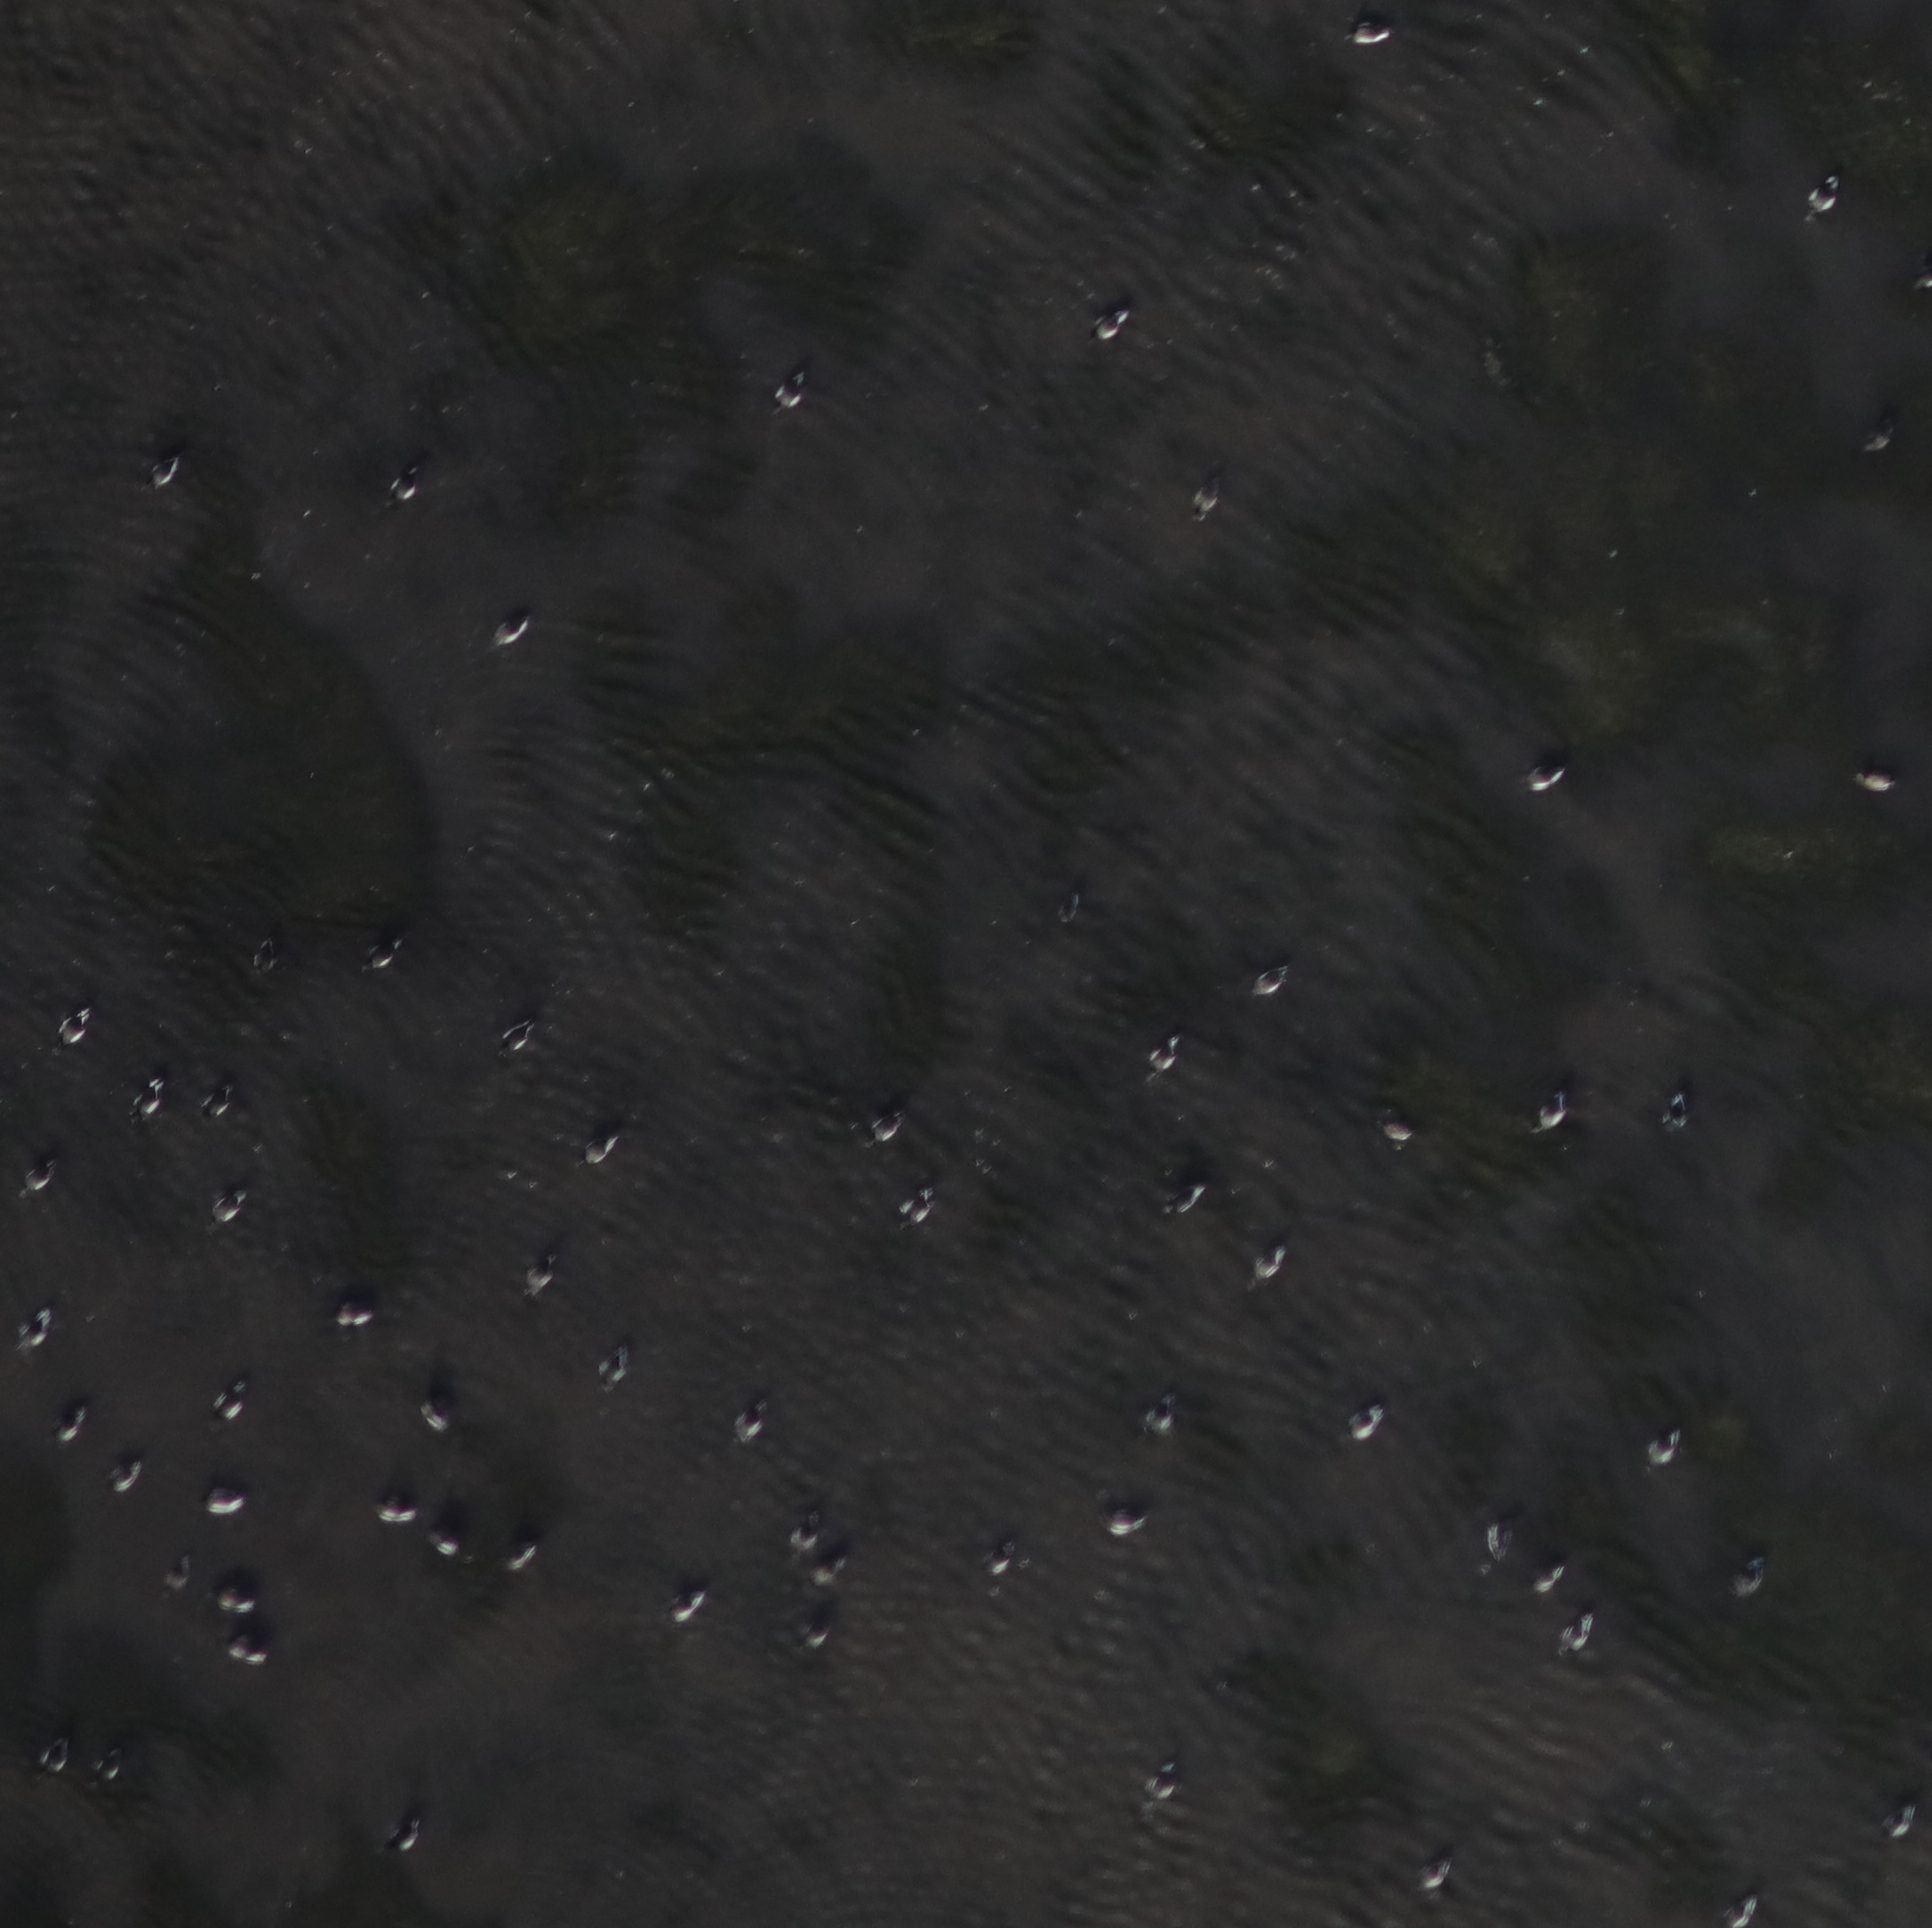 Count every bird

66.